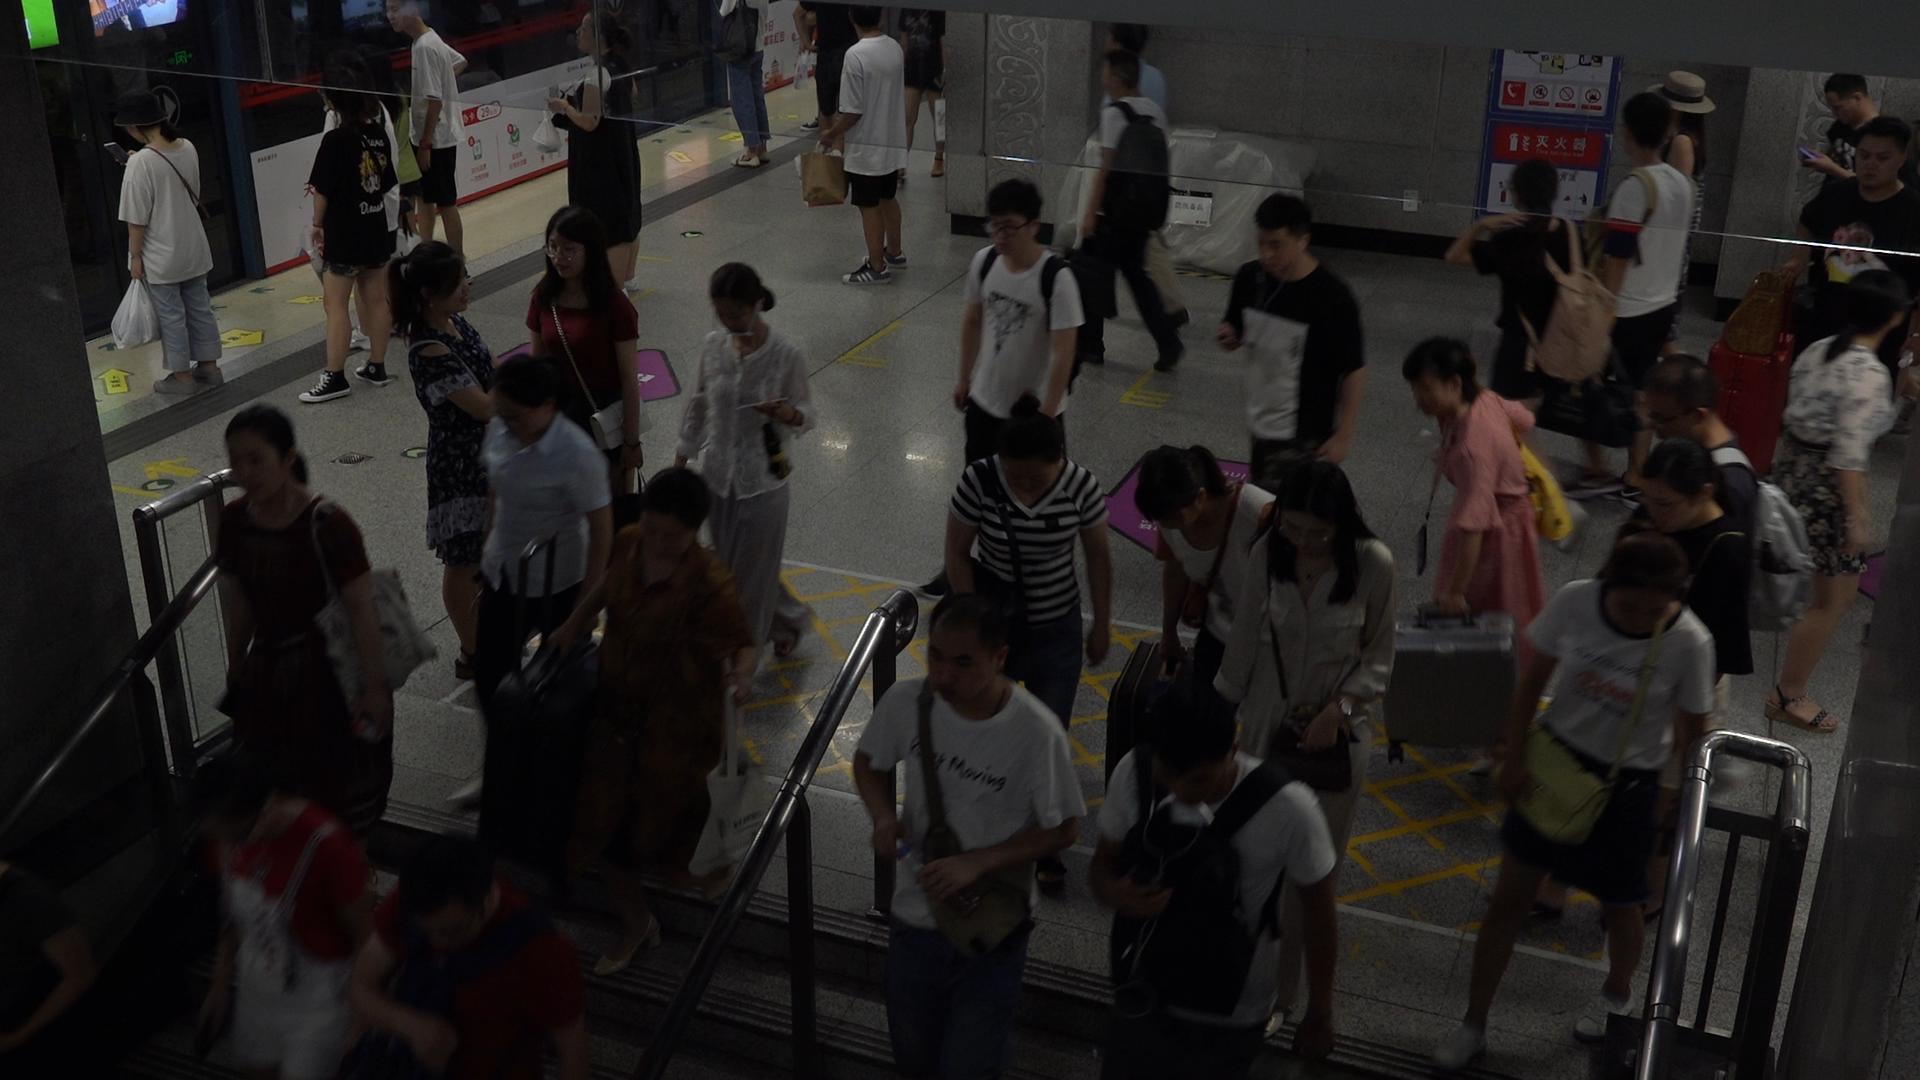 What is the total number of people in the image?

33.